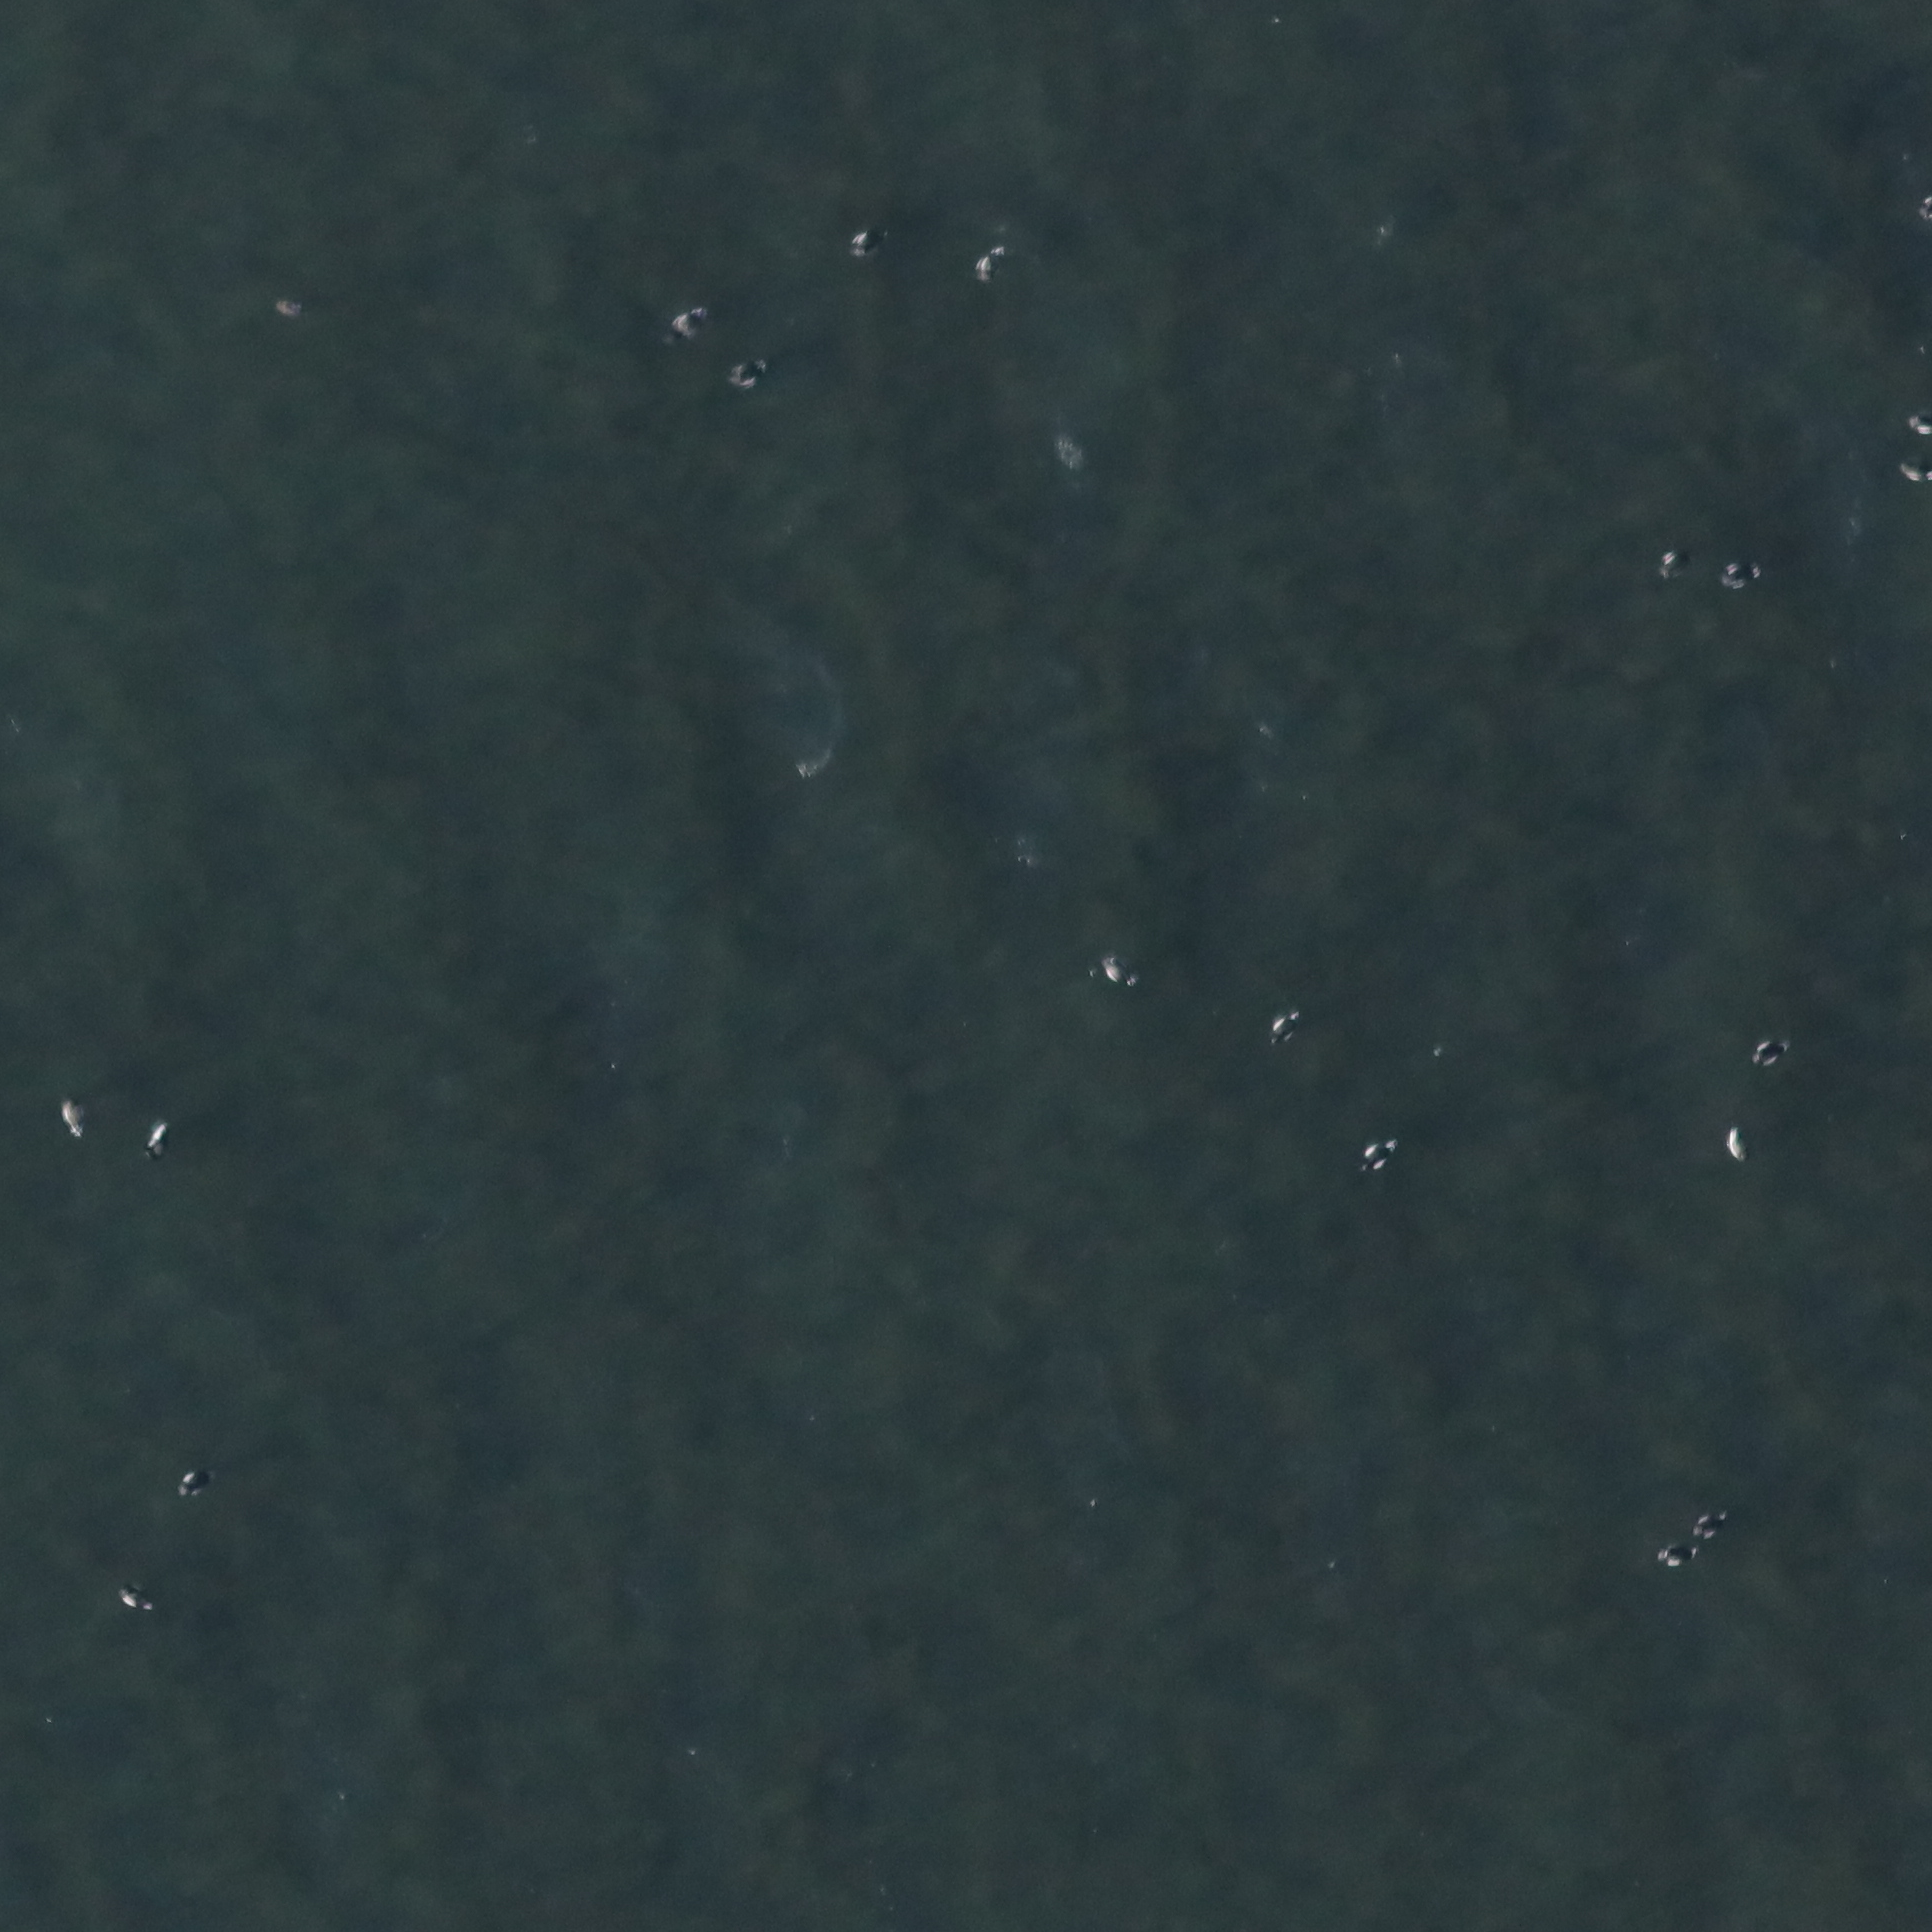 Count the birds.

18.